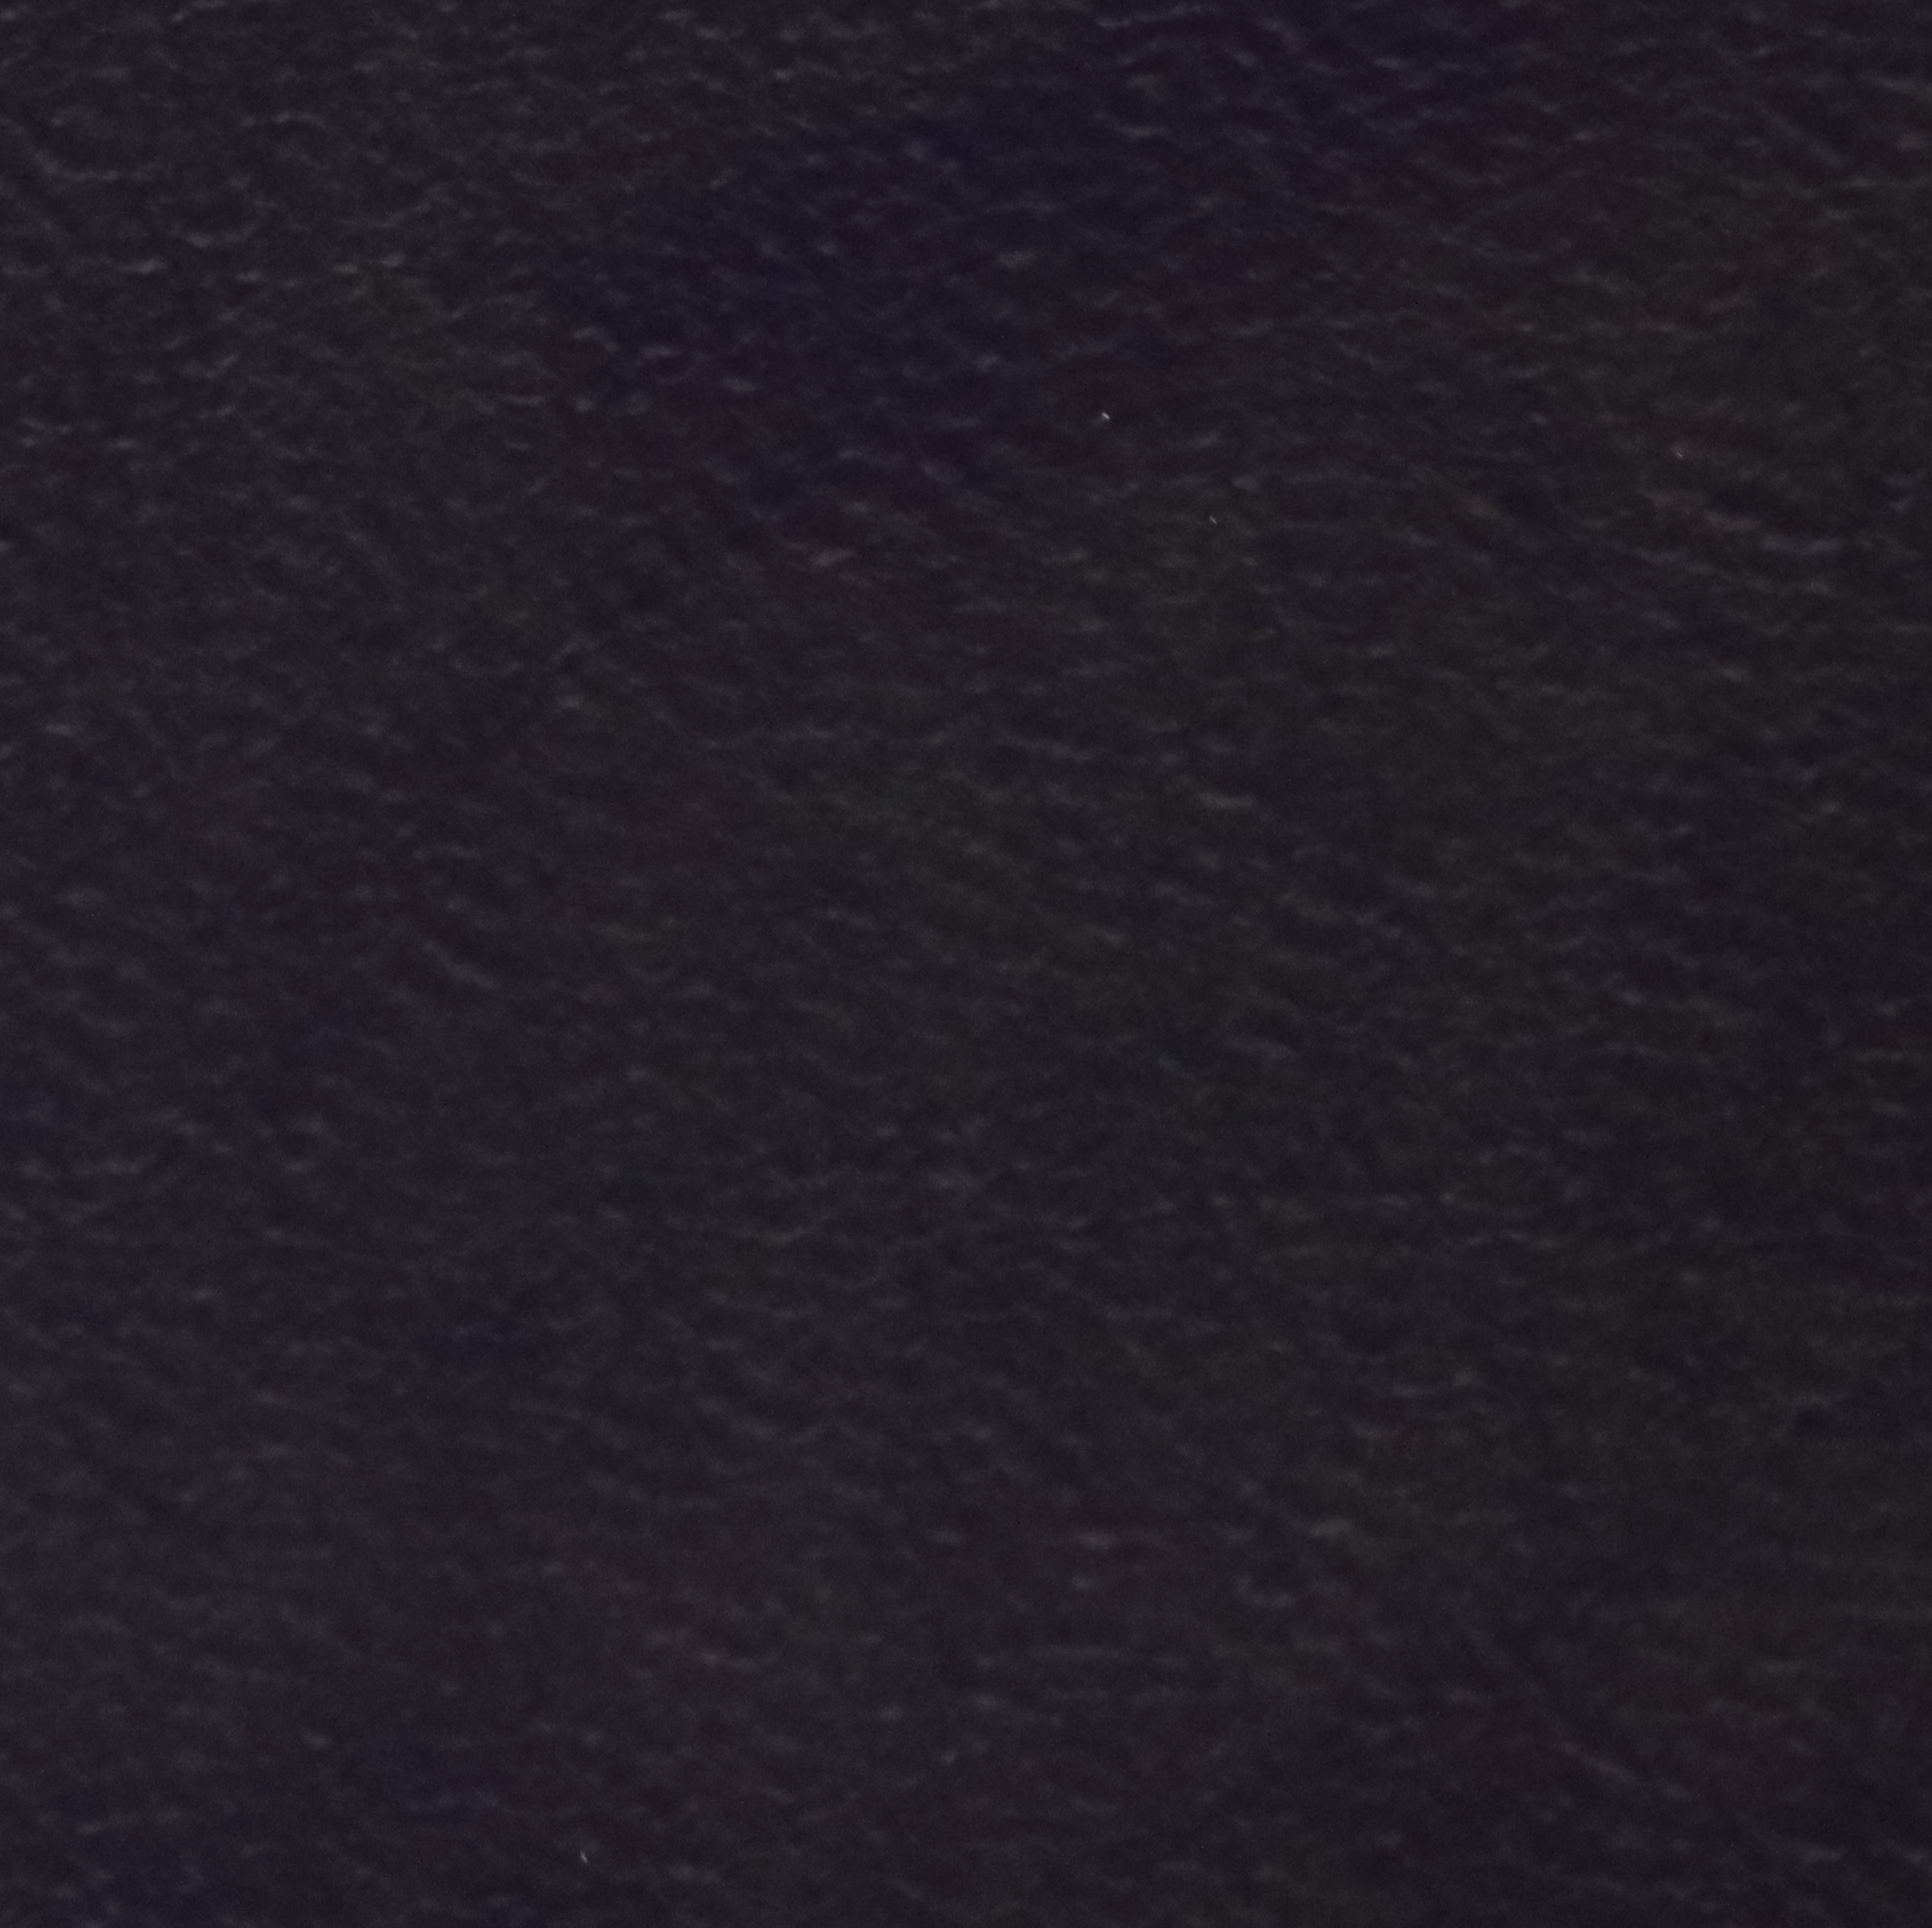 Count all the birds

0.